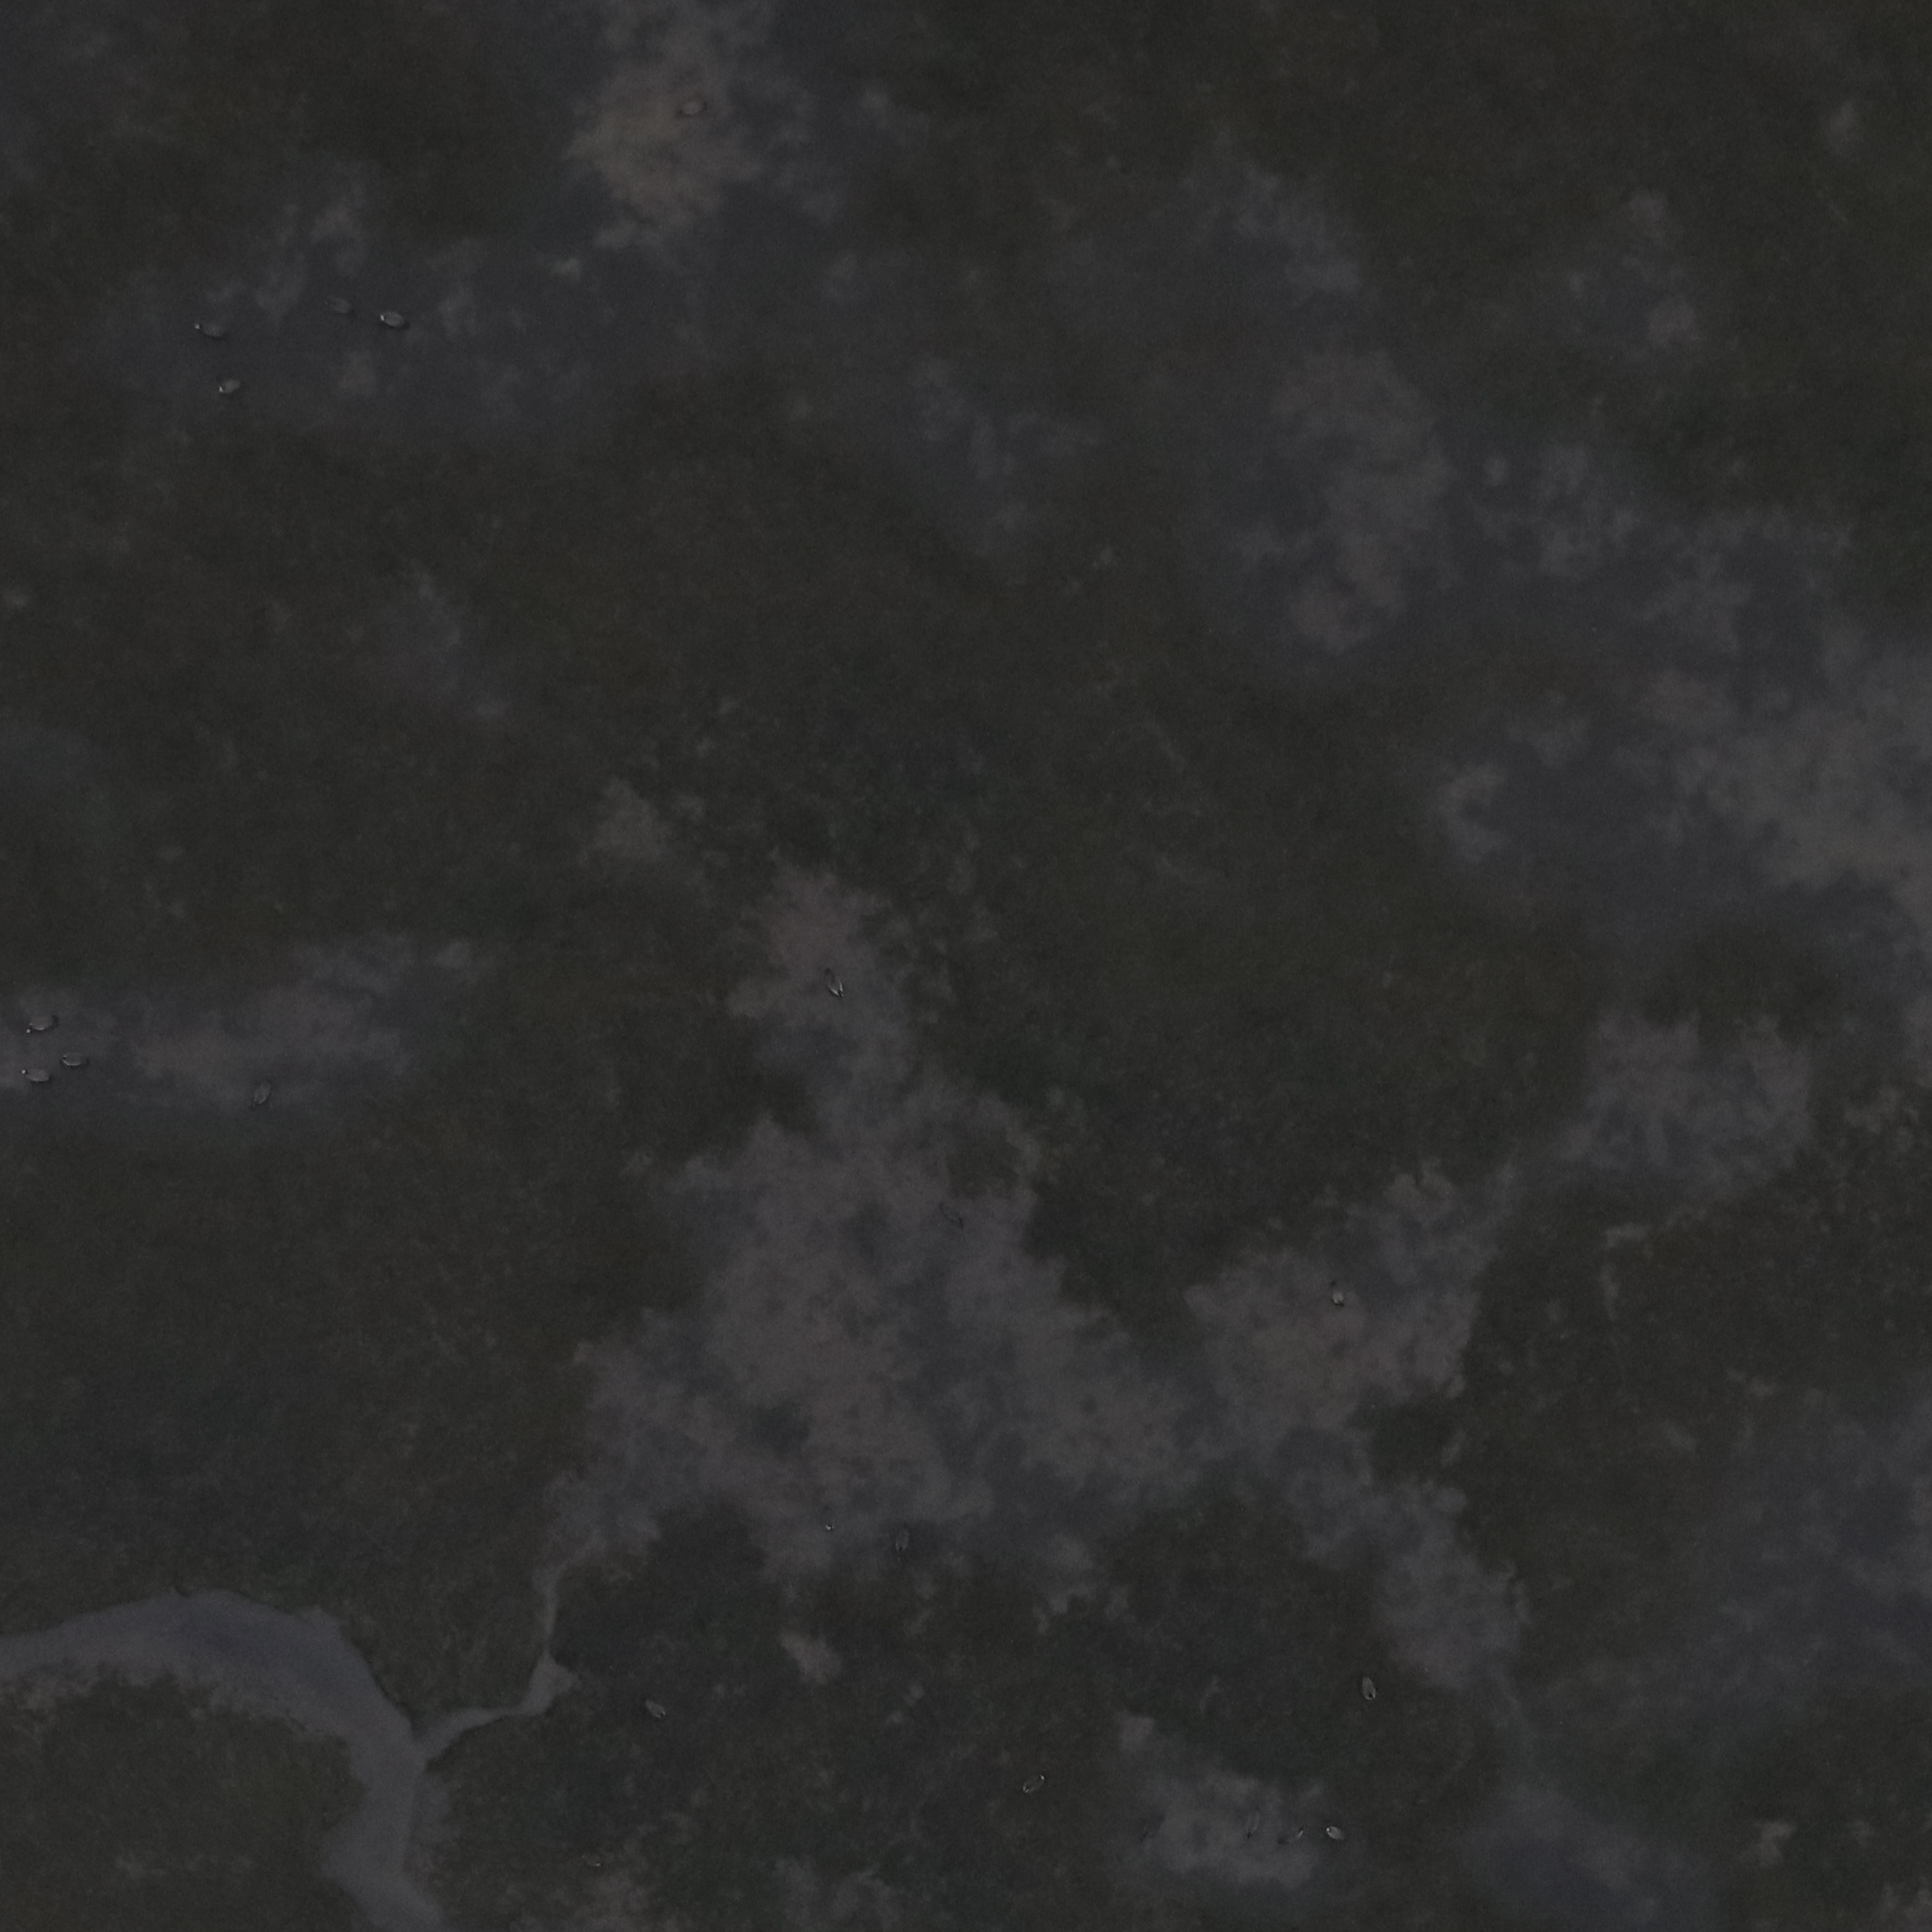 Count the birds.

20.